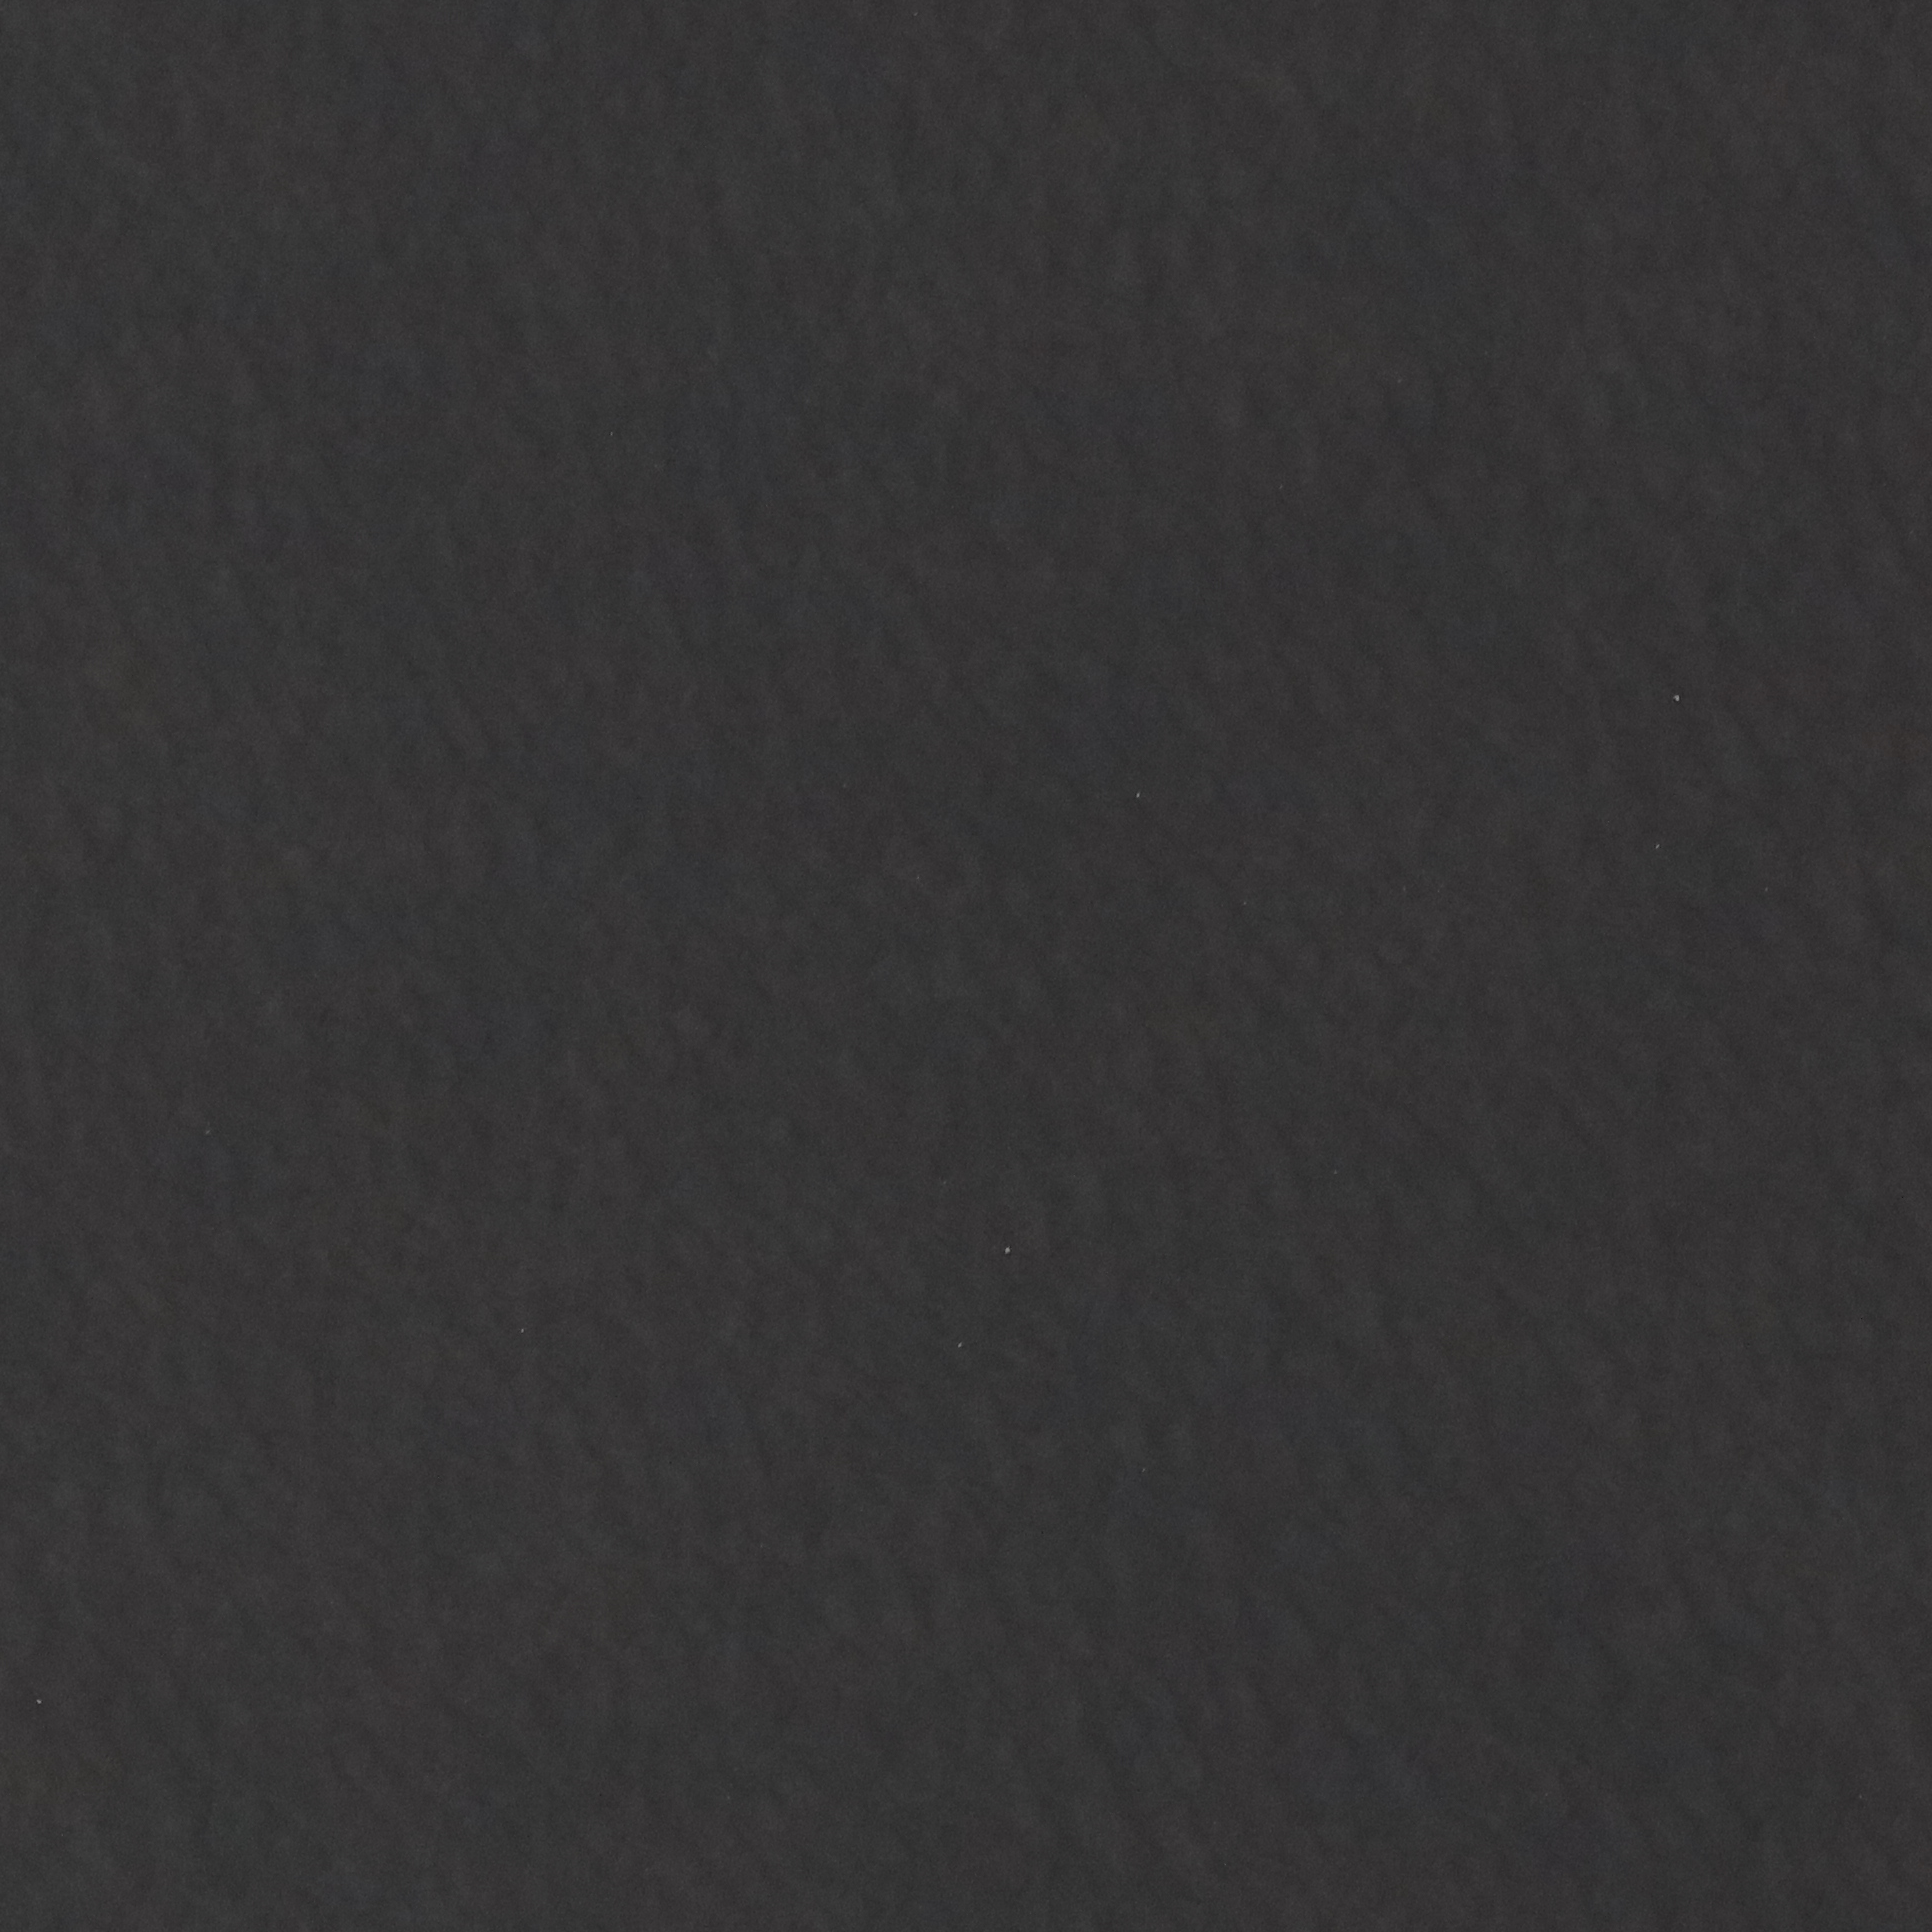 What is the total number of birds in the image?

0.